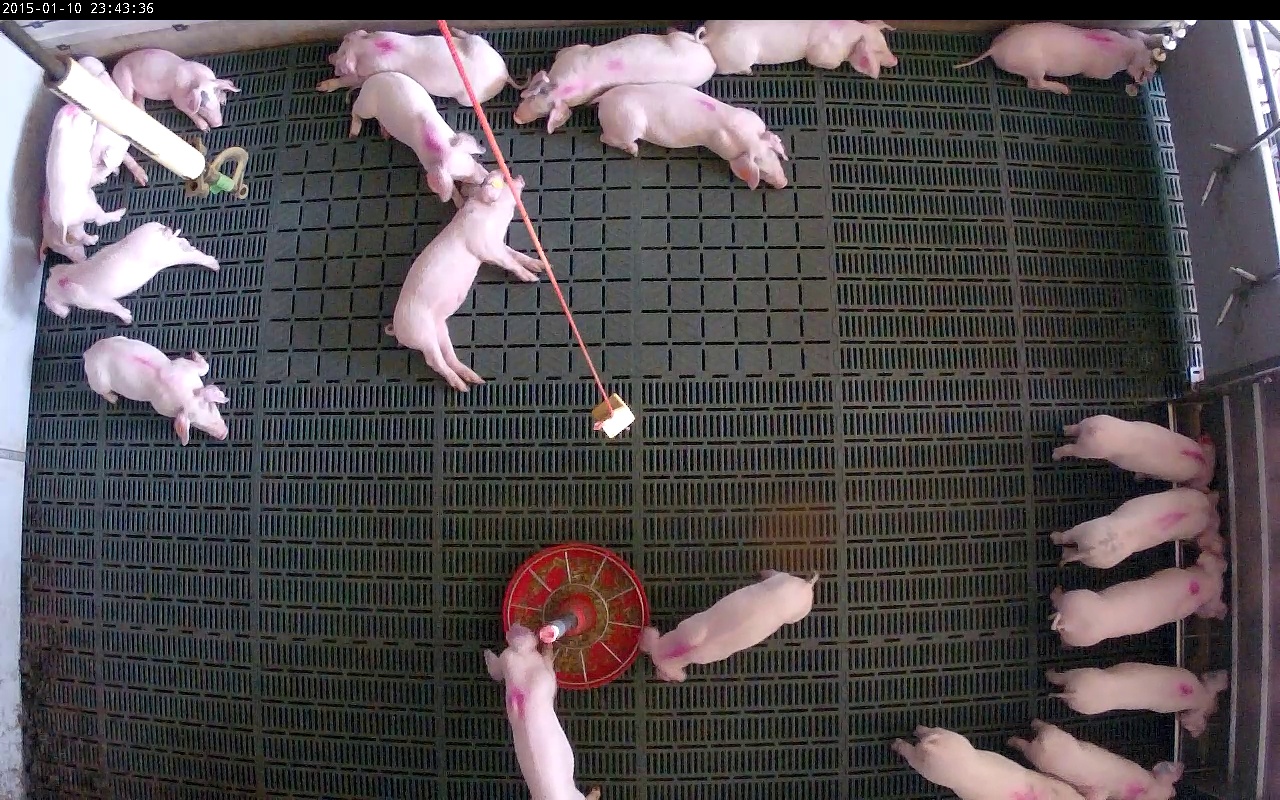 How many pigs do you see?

21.